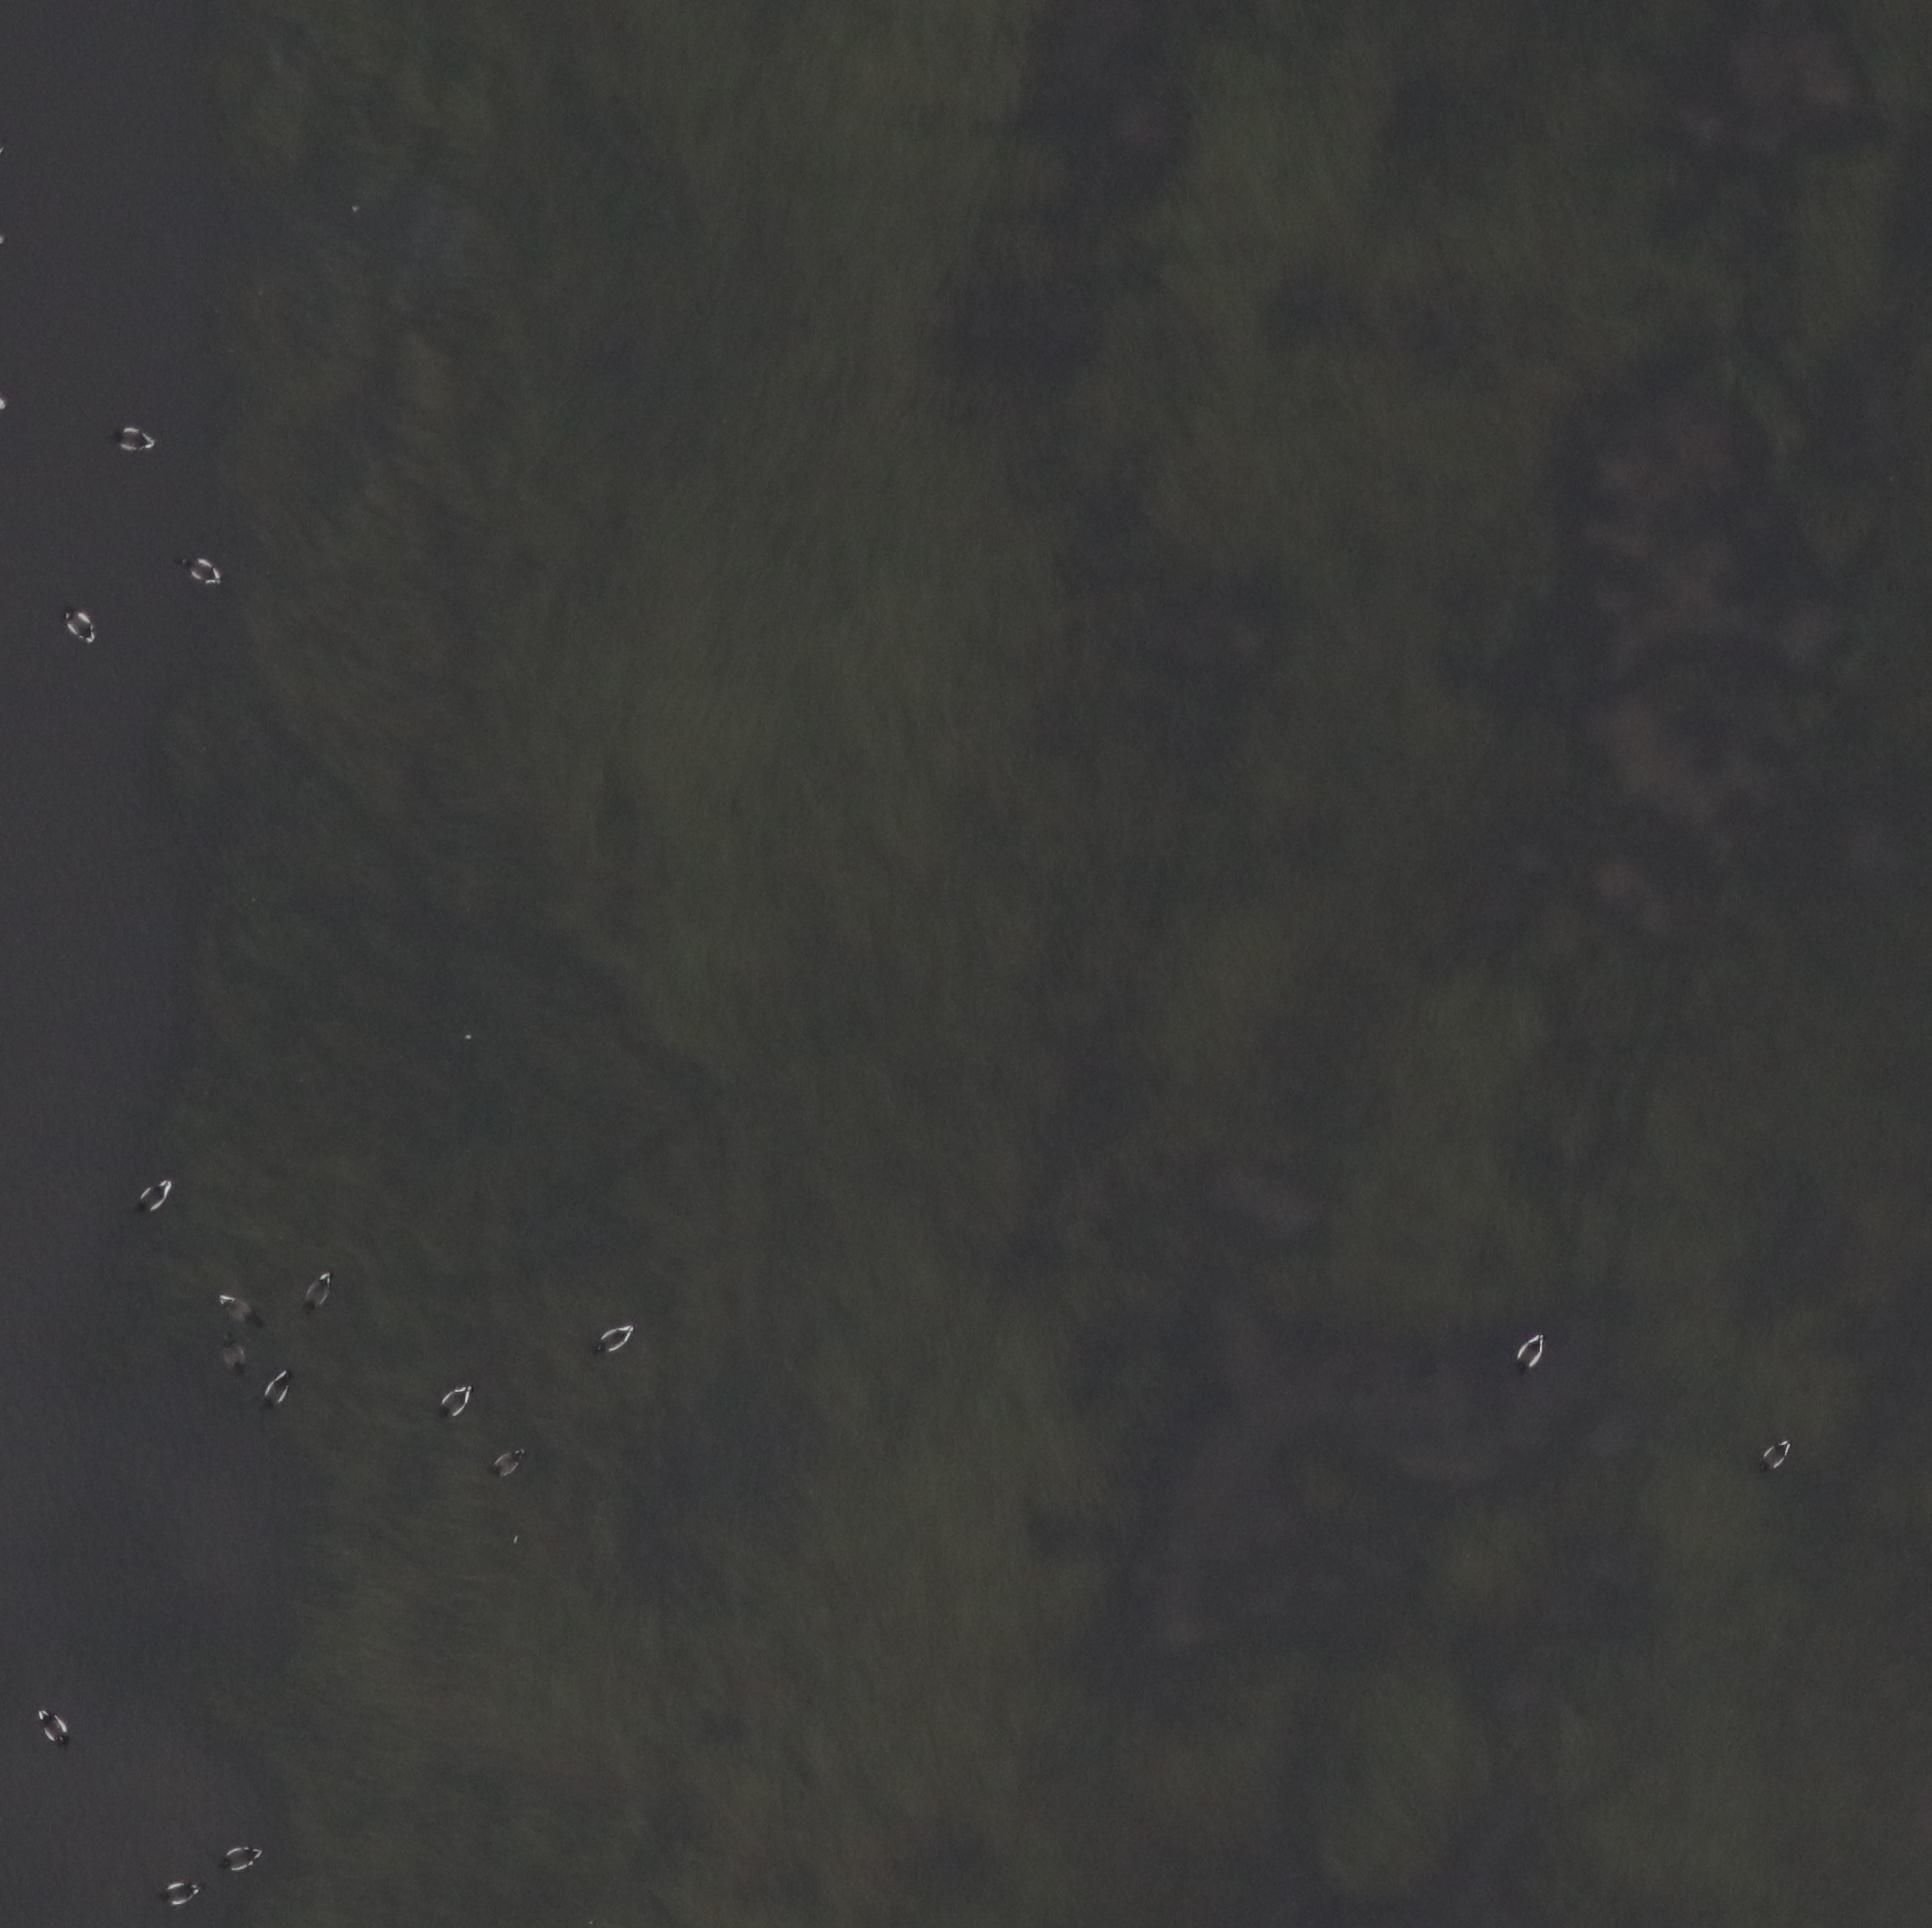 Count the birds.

16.